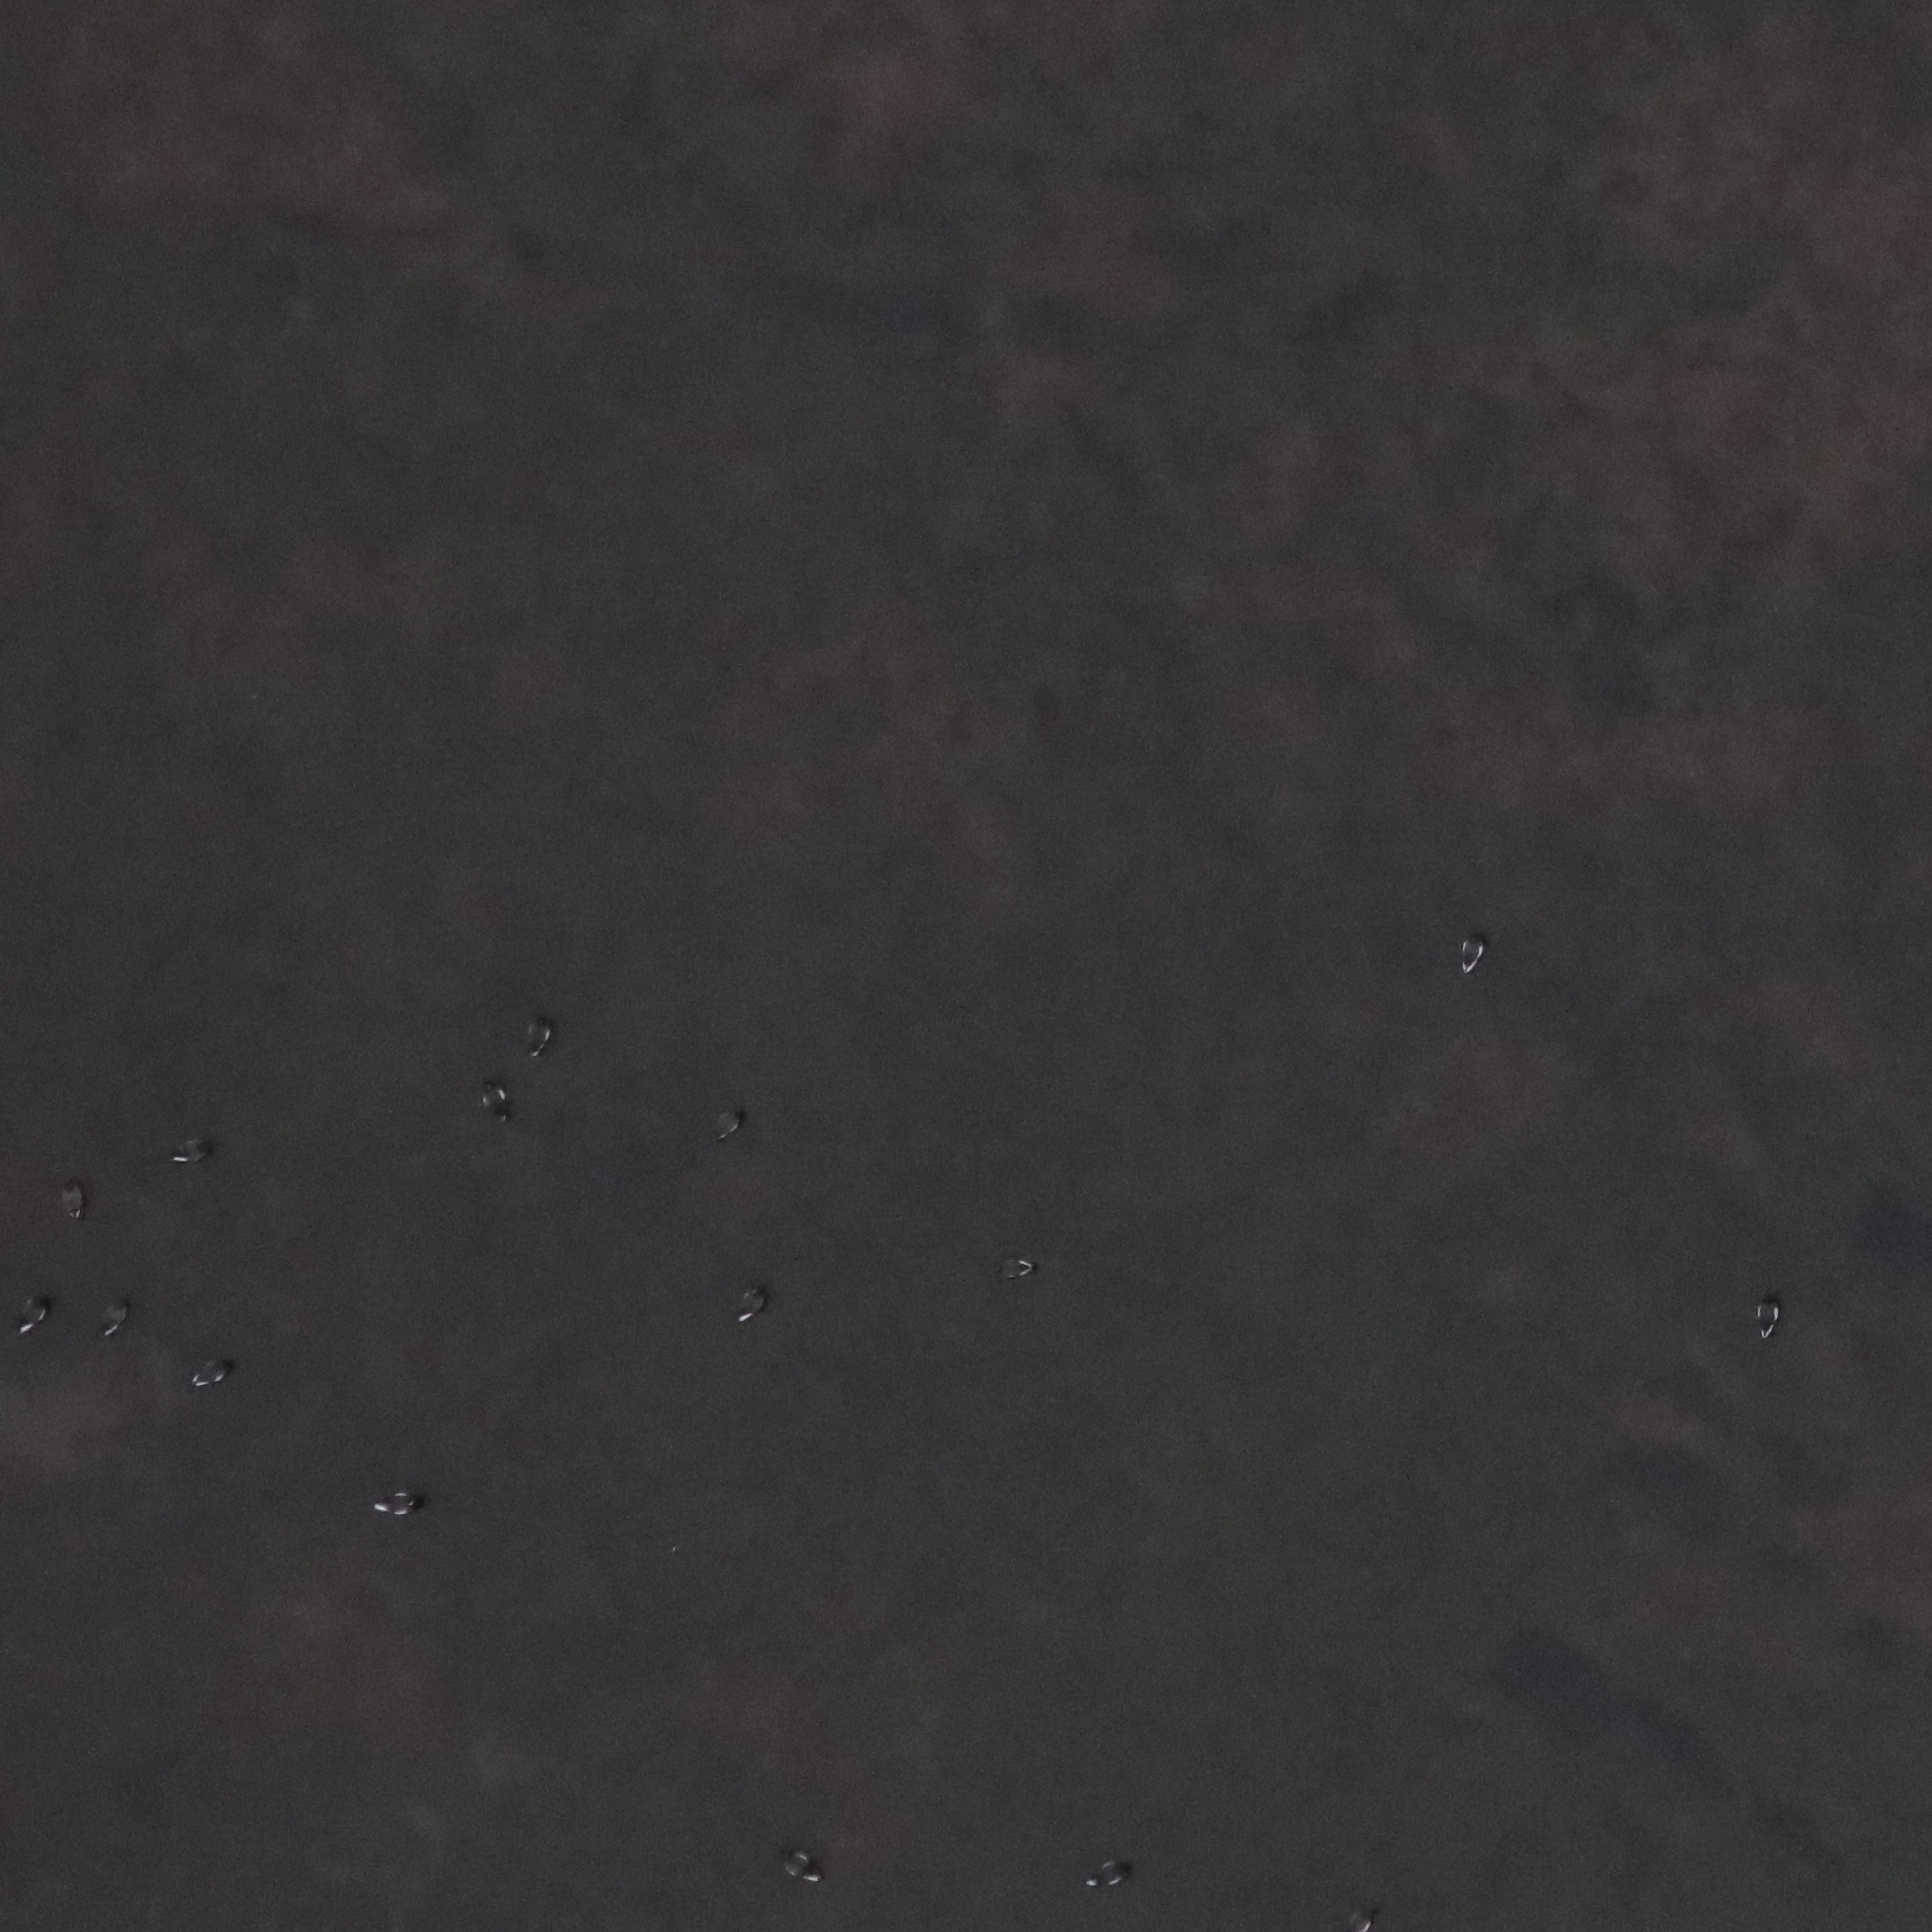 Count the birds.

16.